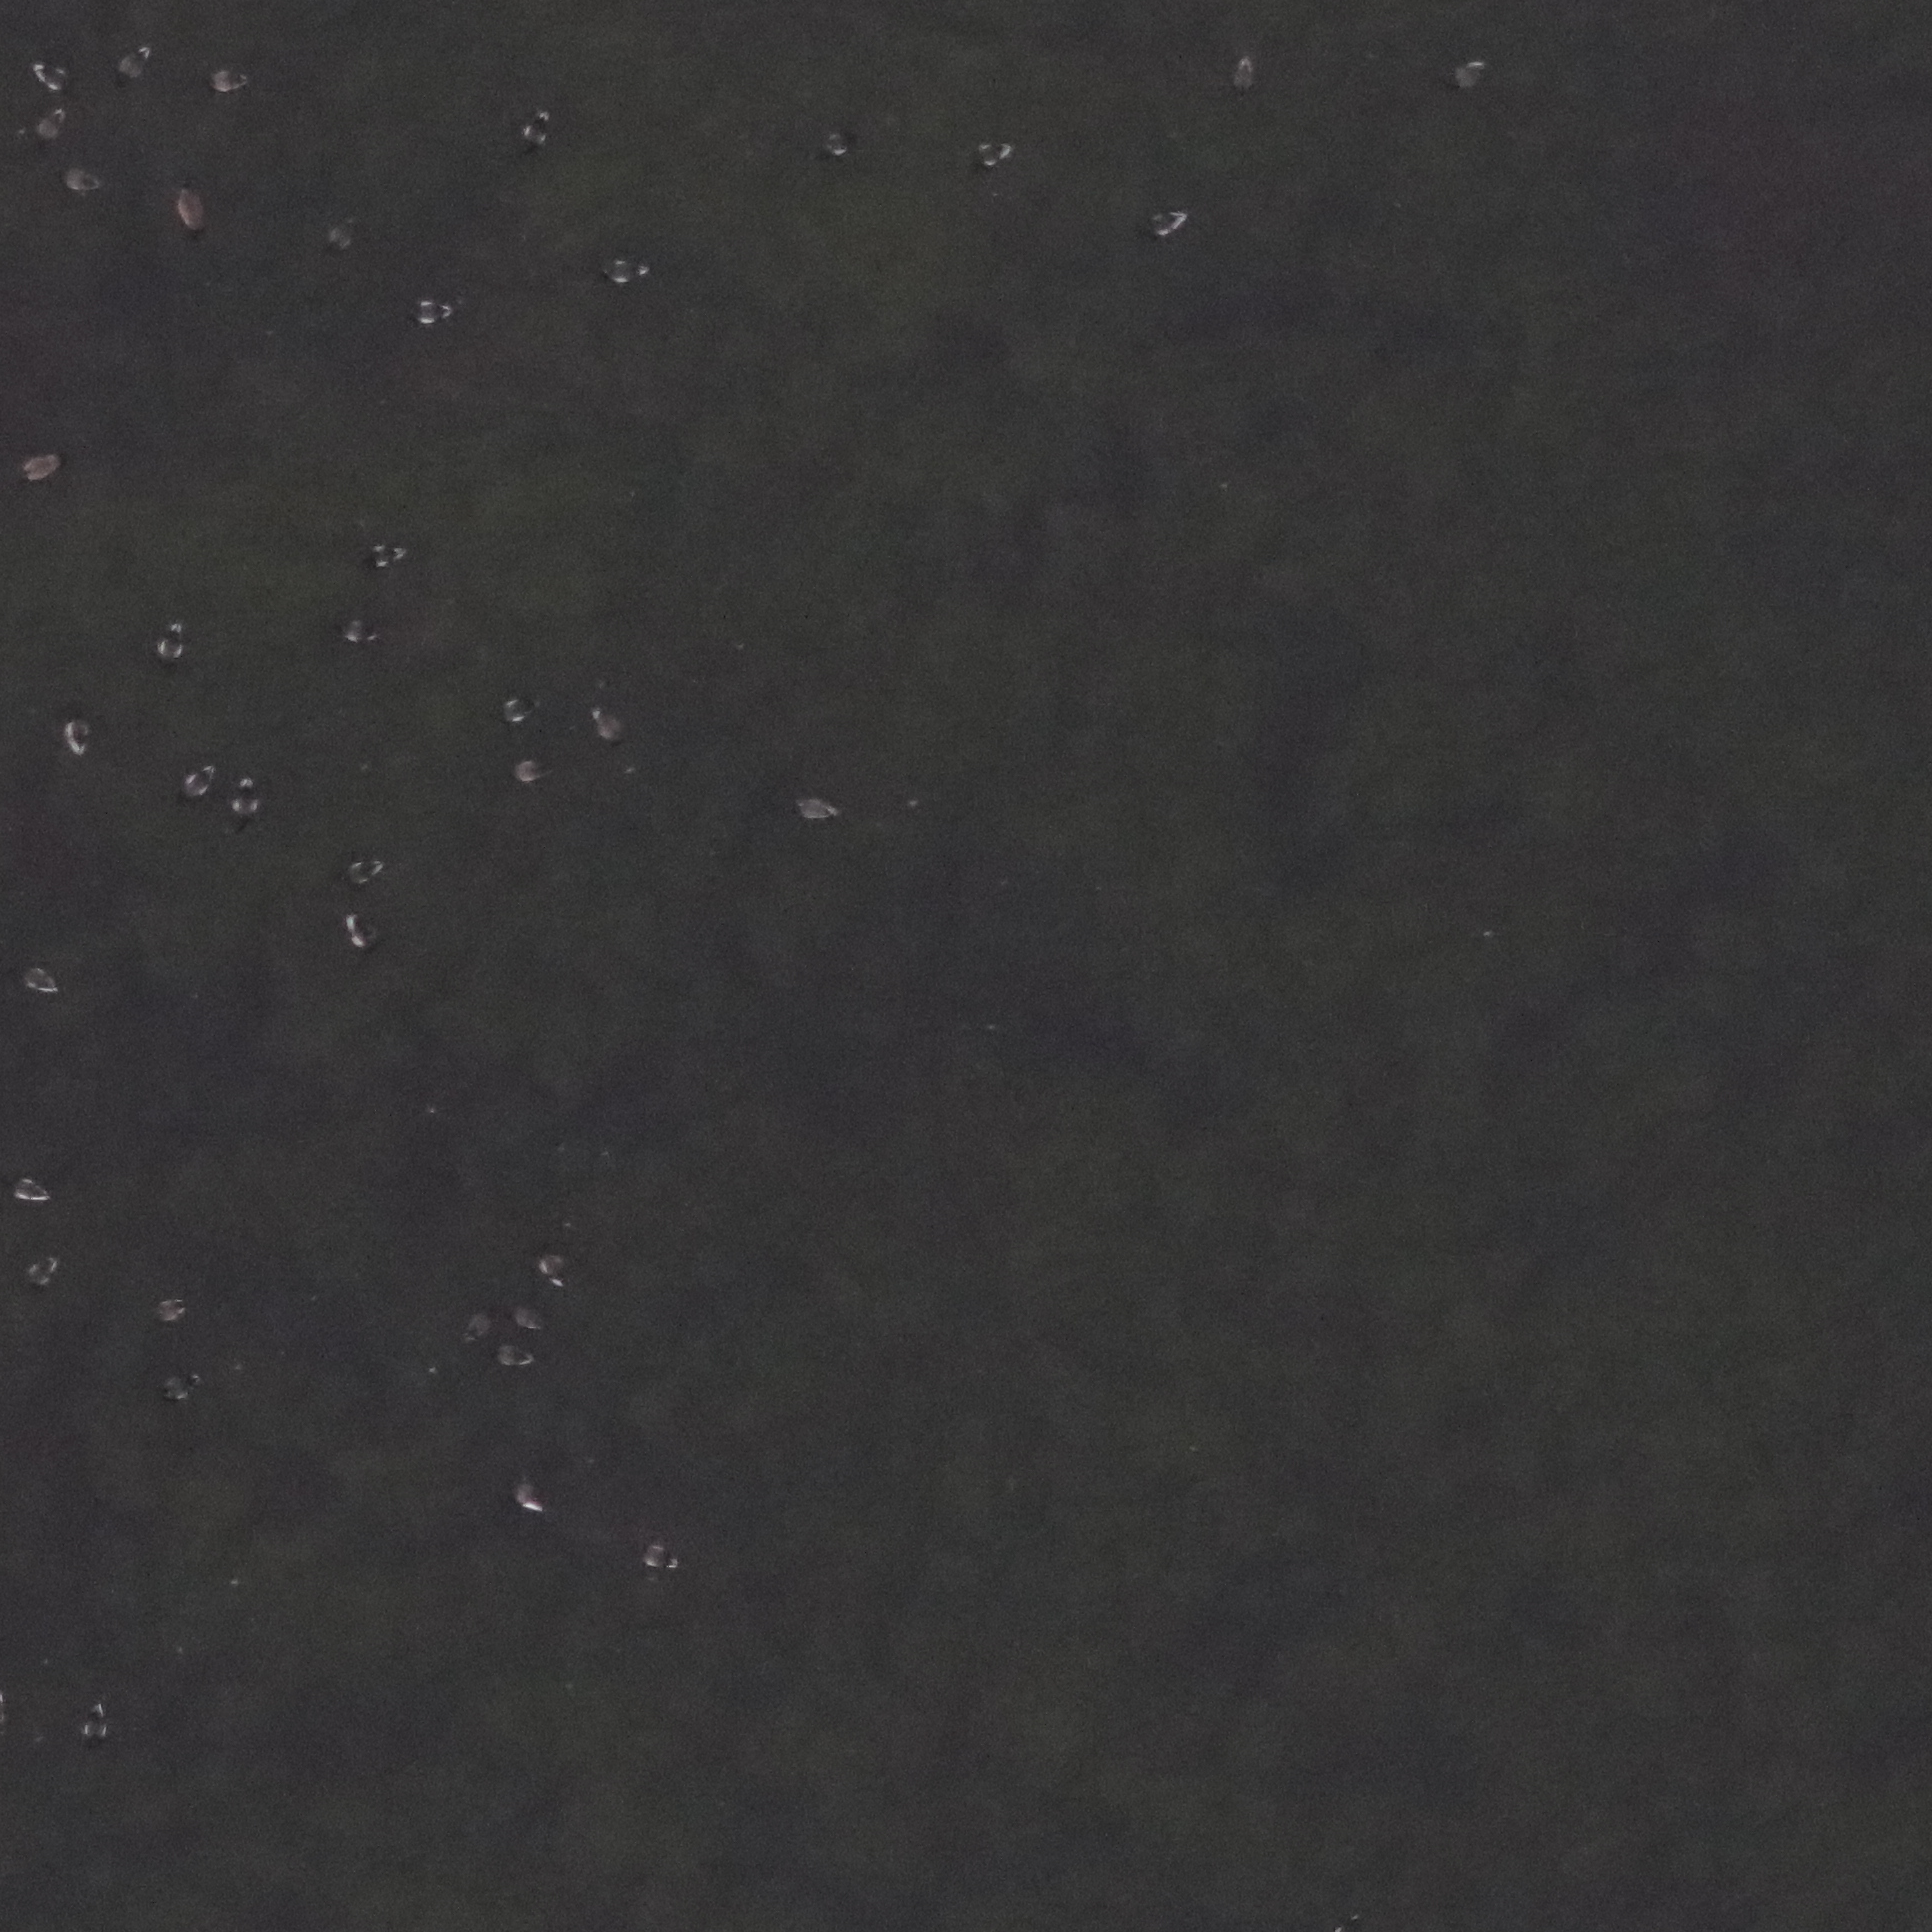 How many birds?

40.